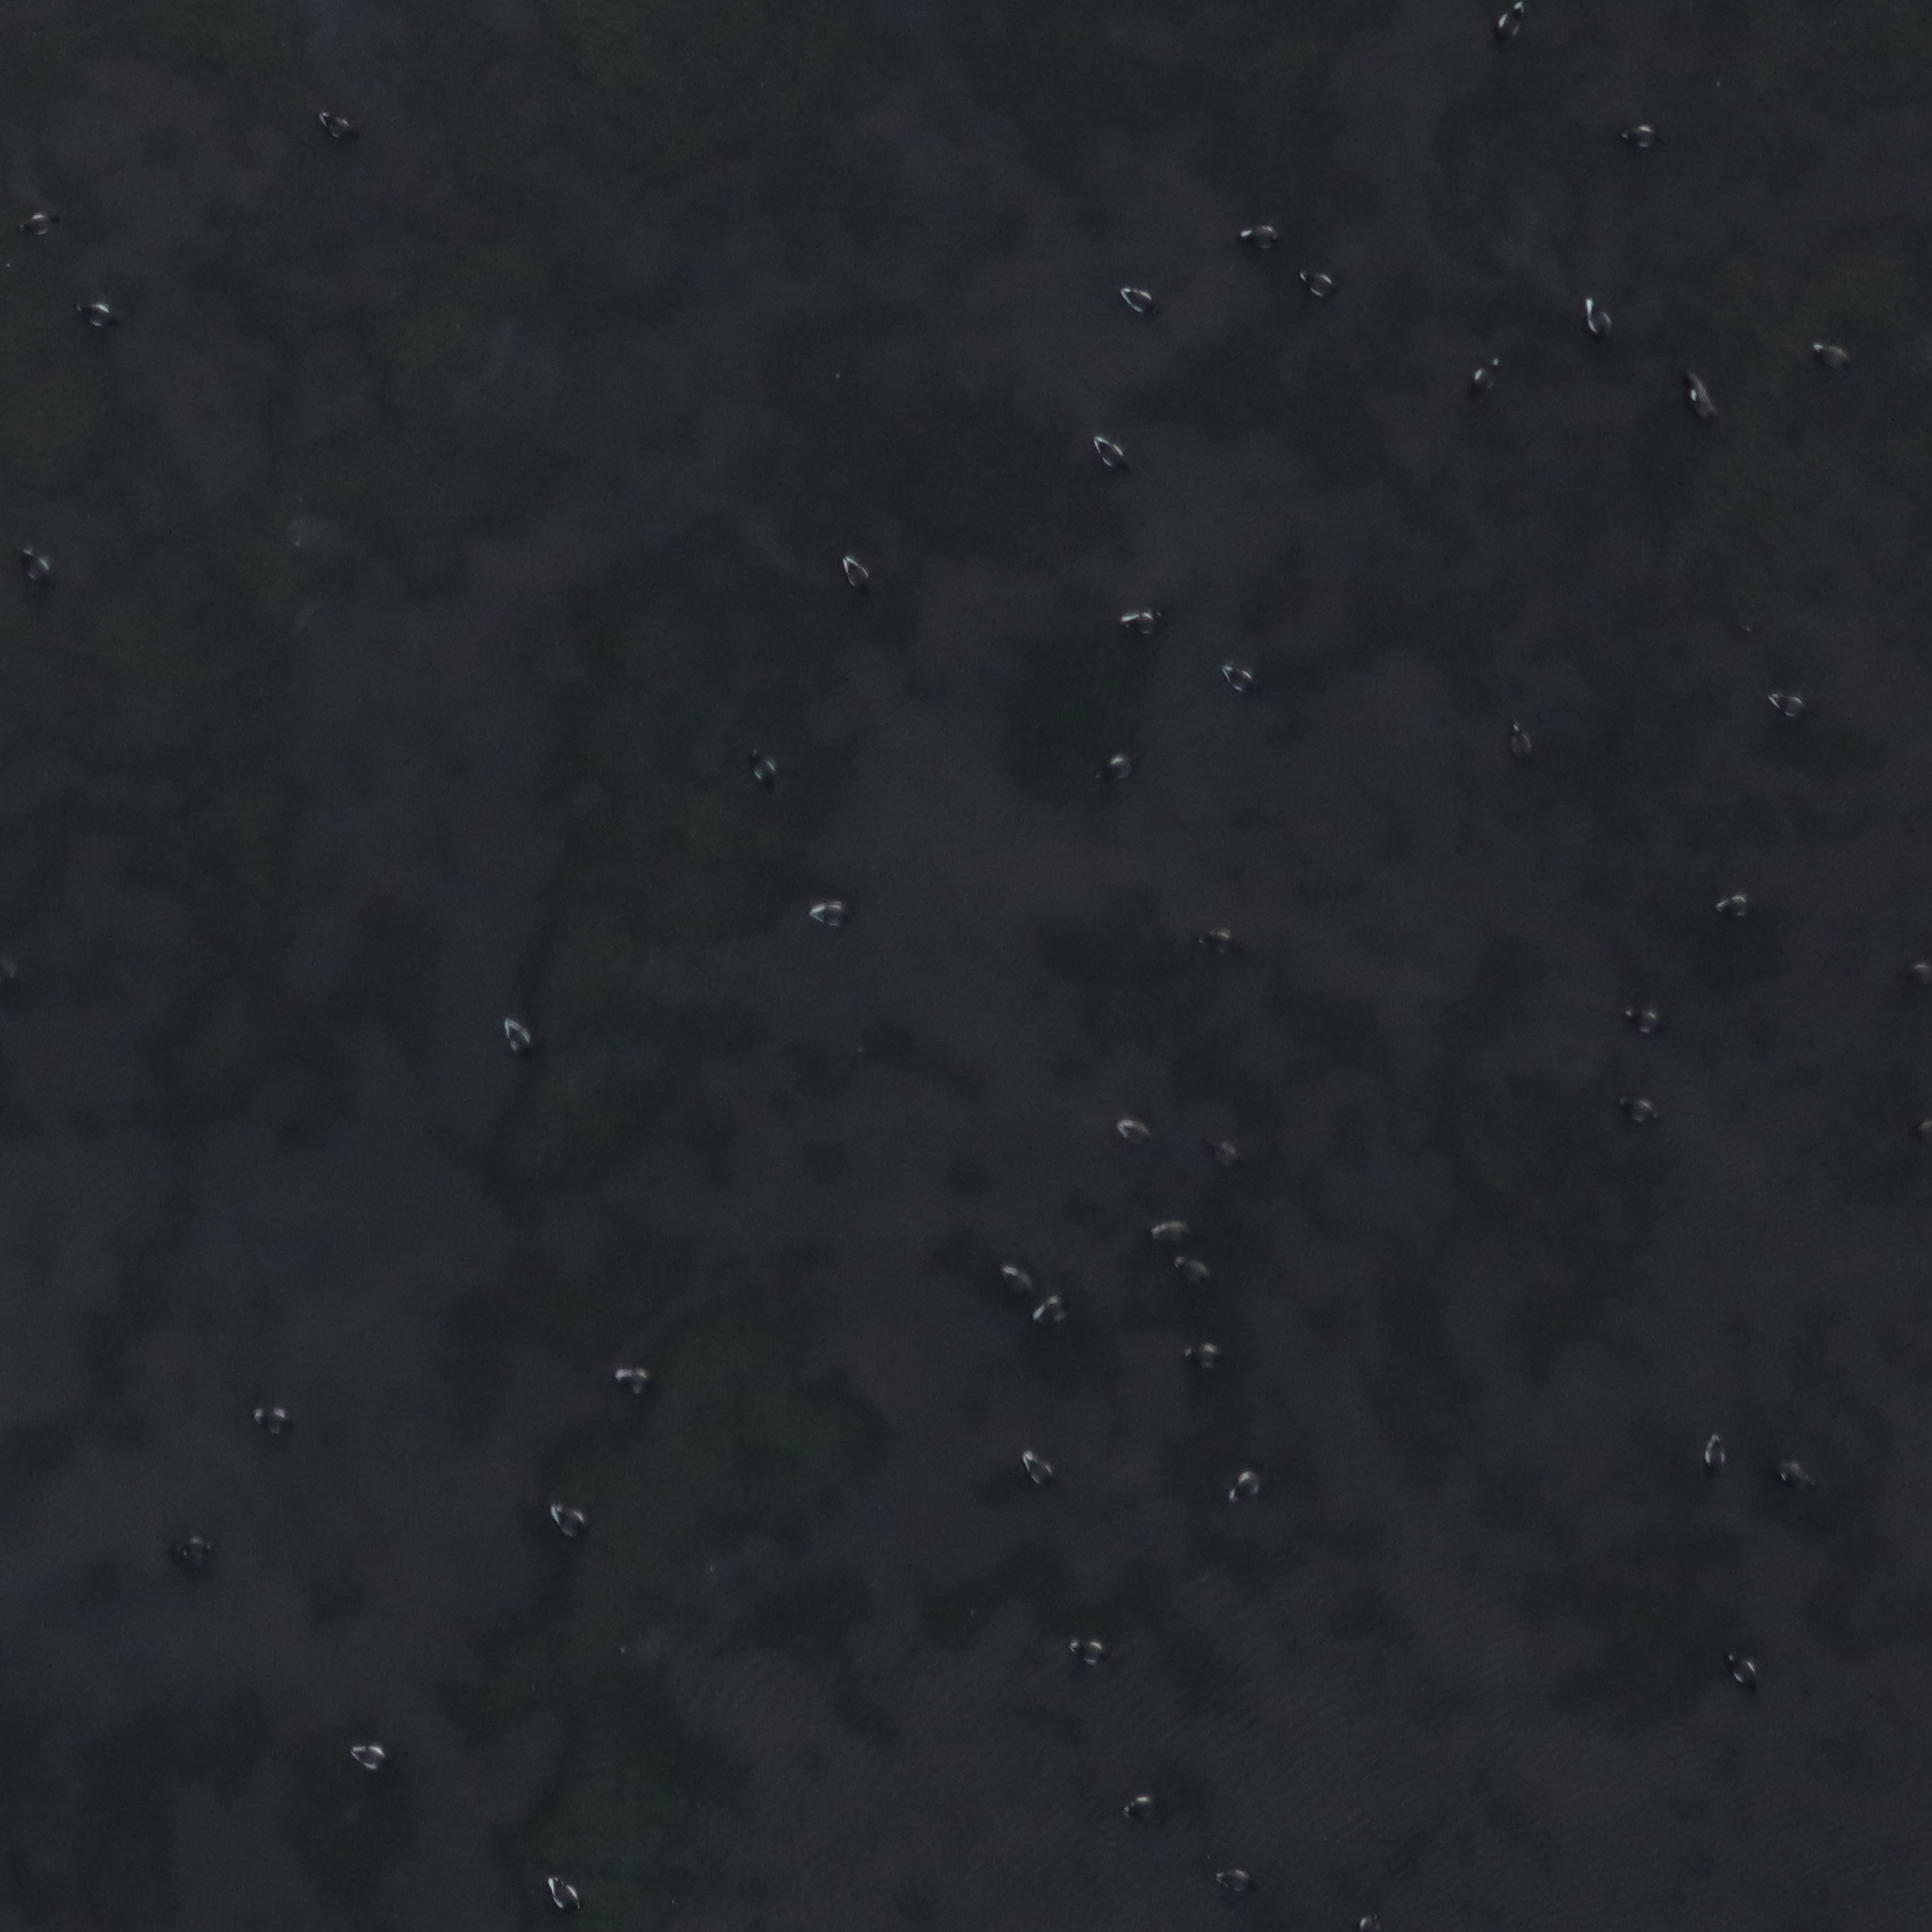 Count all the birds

51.